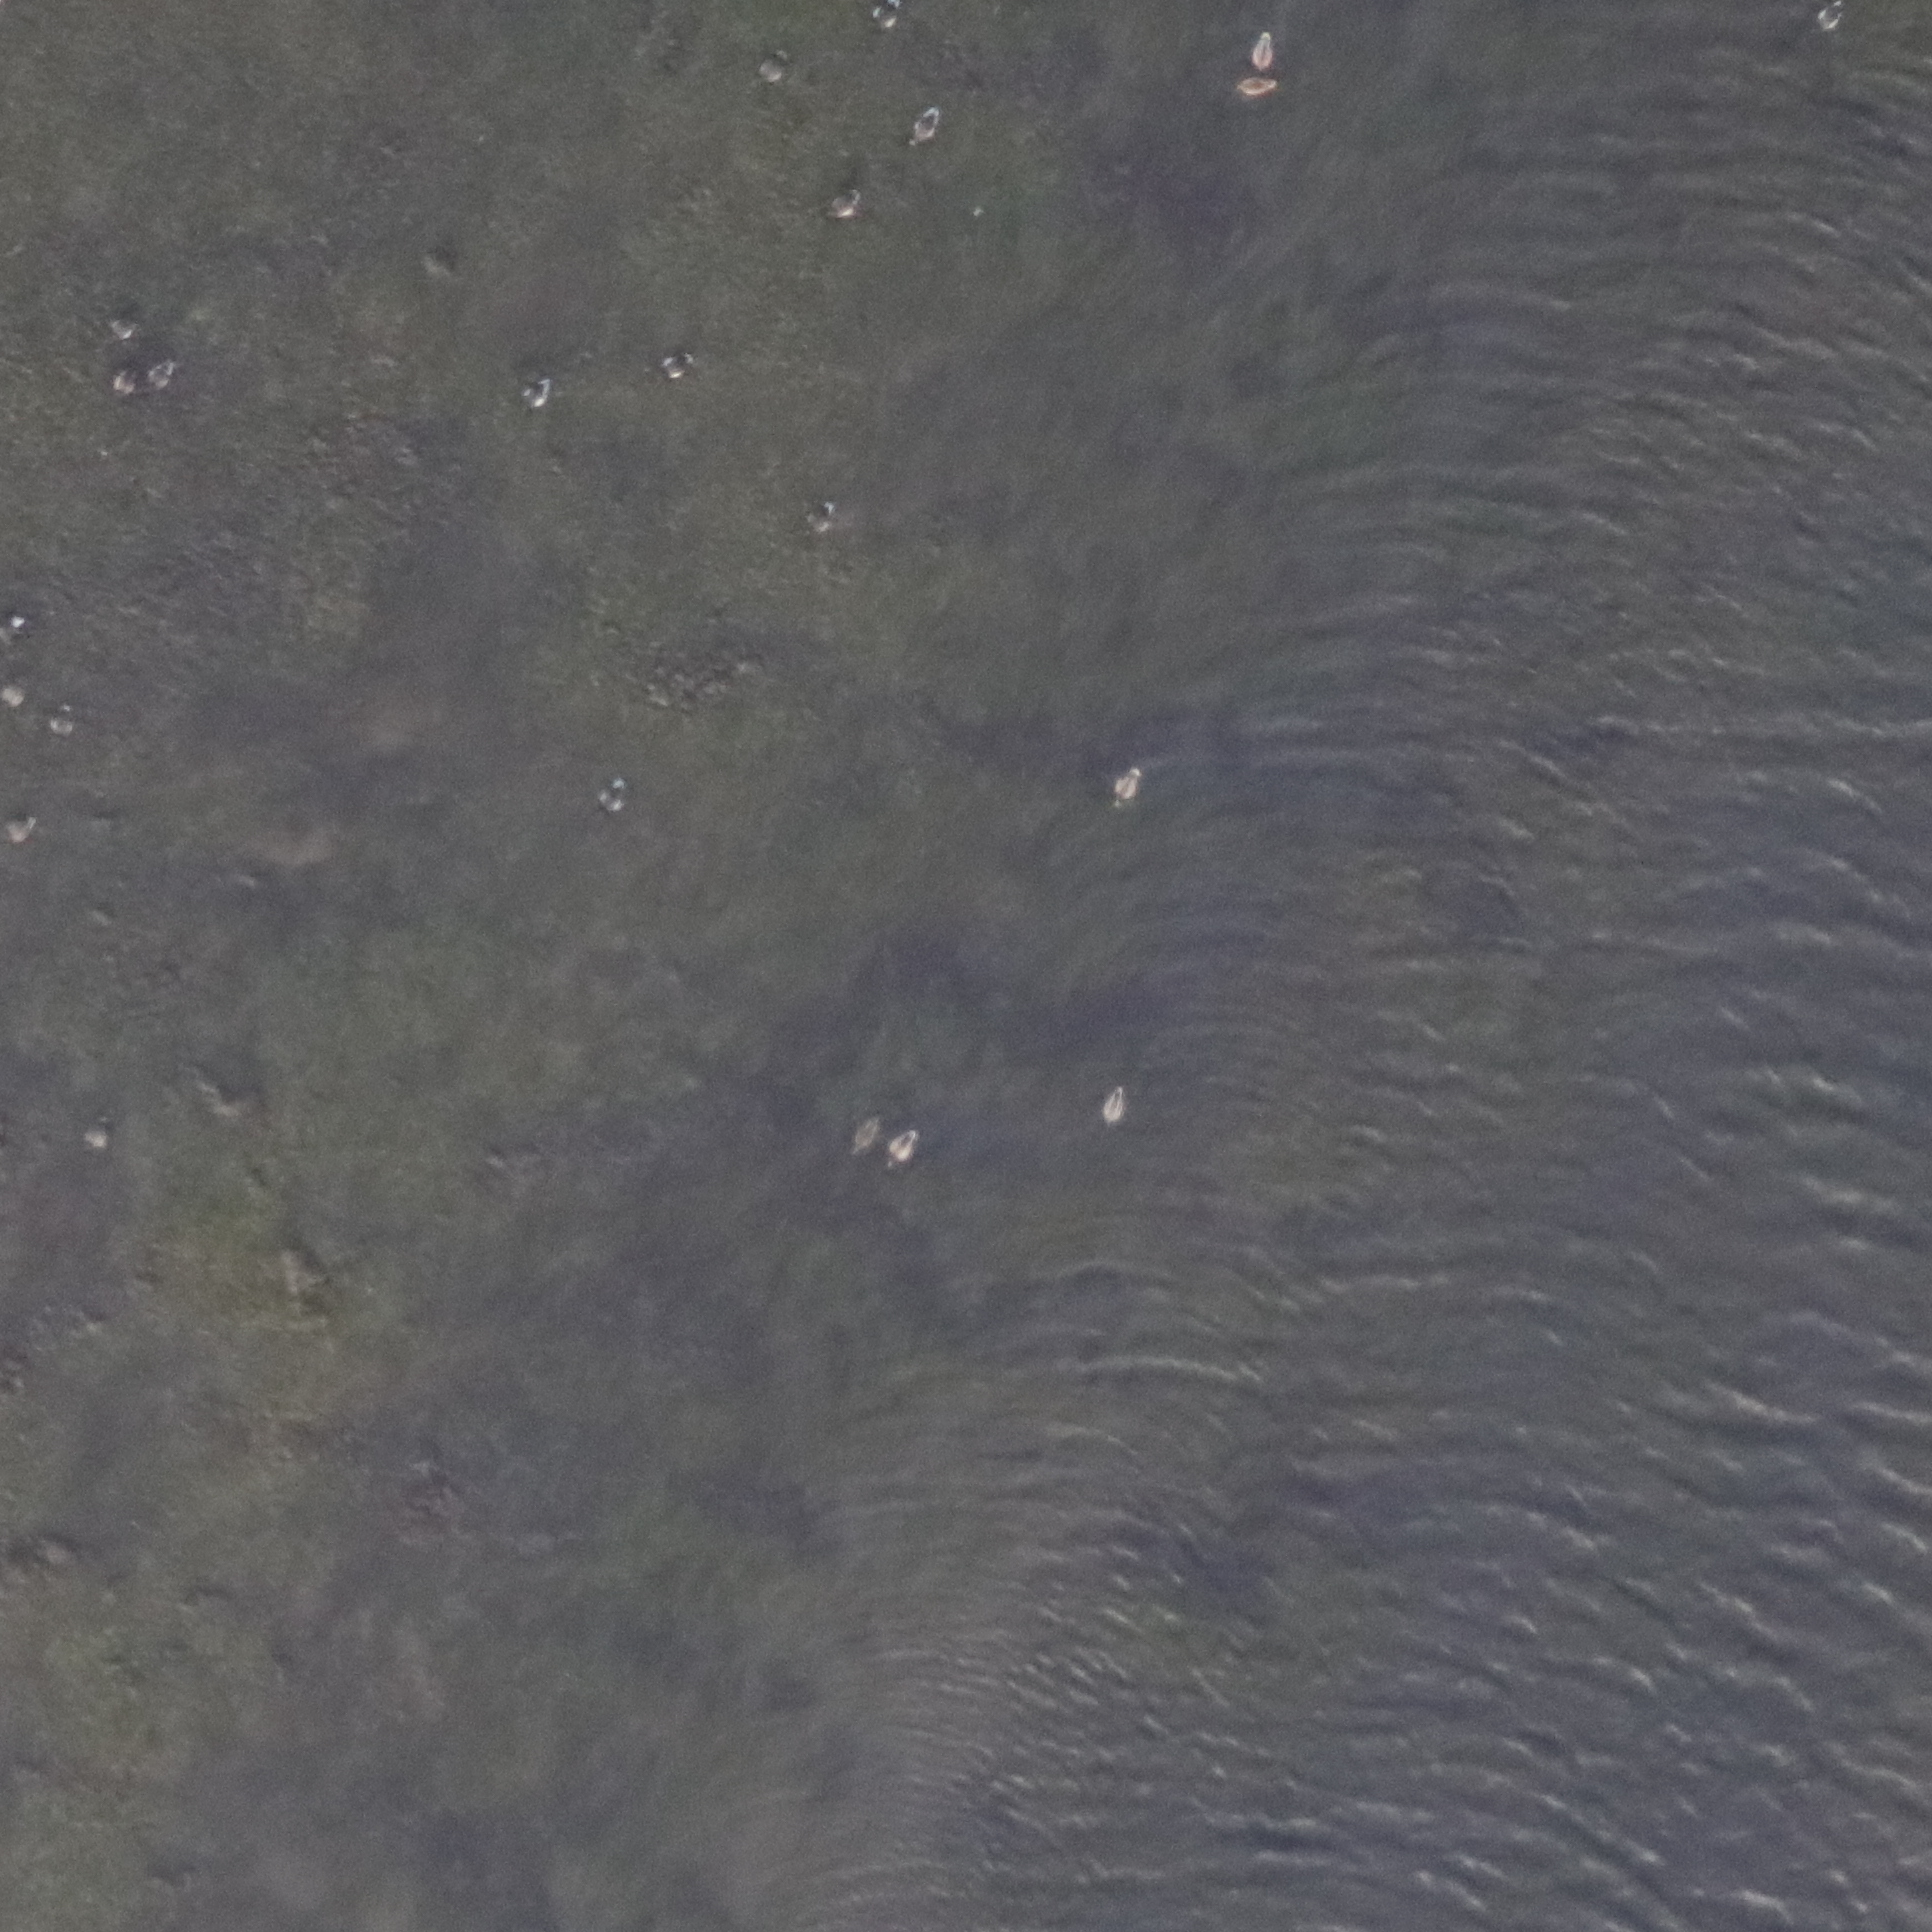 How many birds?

23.